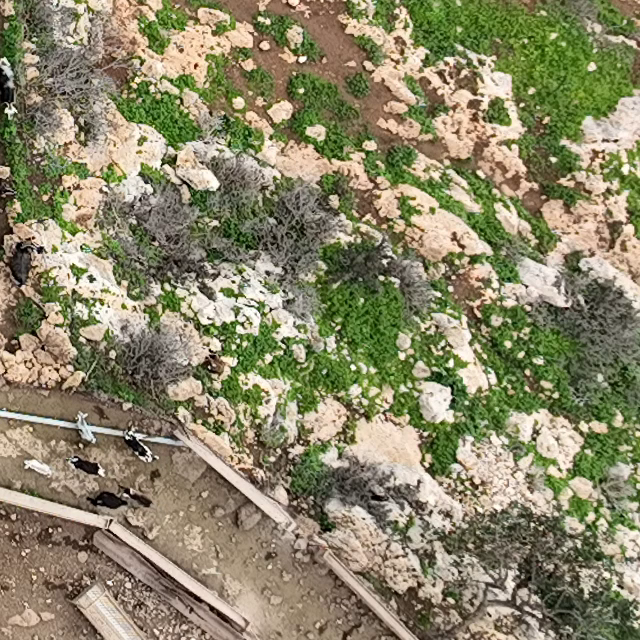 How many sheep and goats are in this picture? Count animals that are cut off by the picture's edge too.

9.